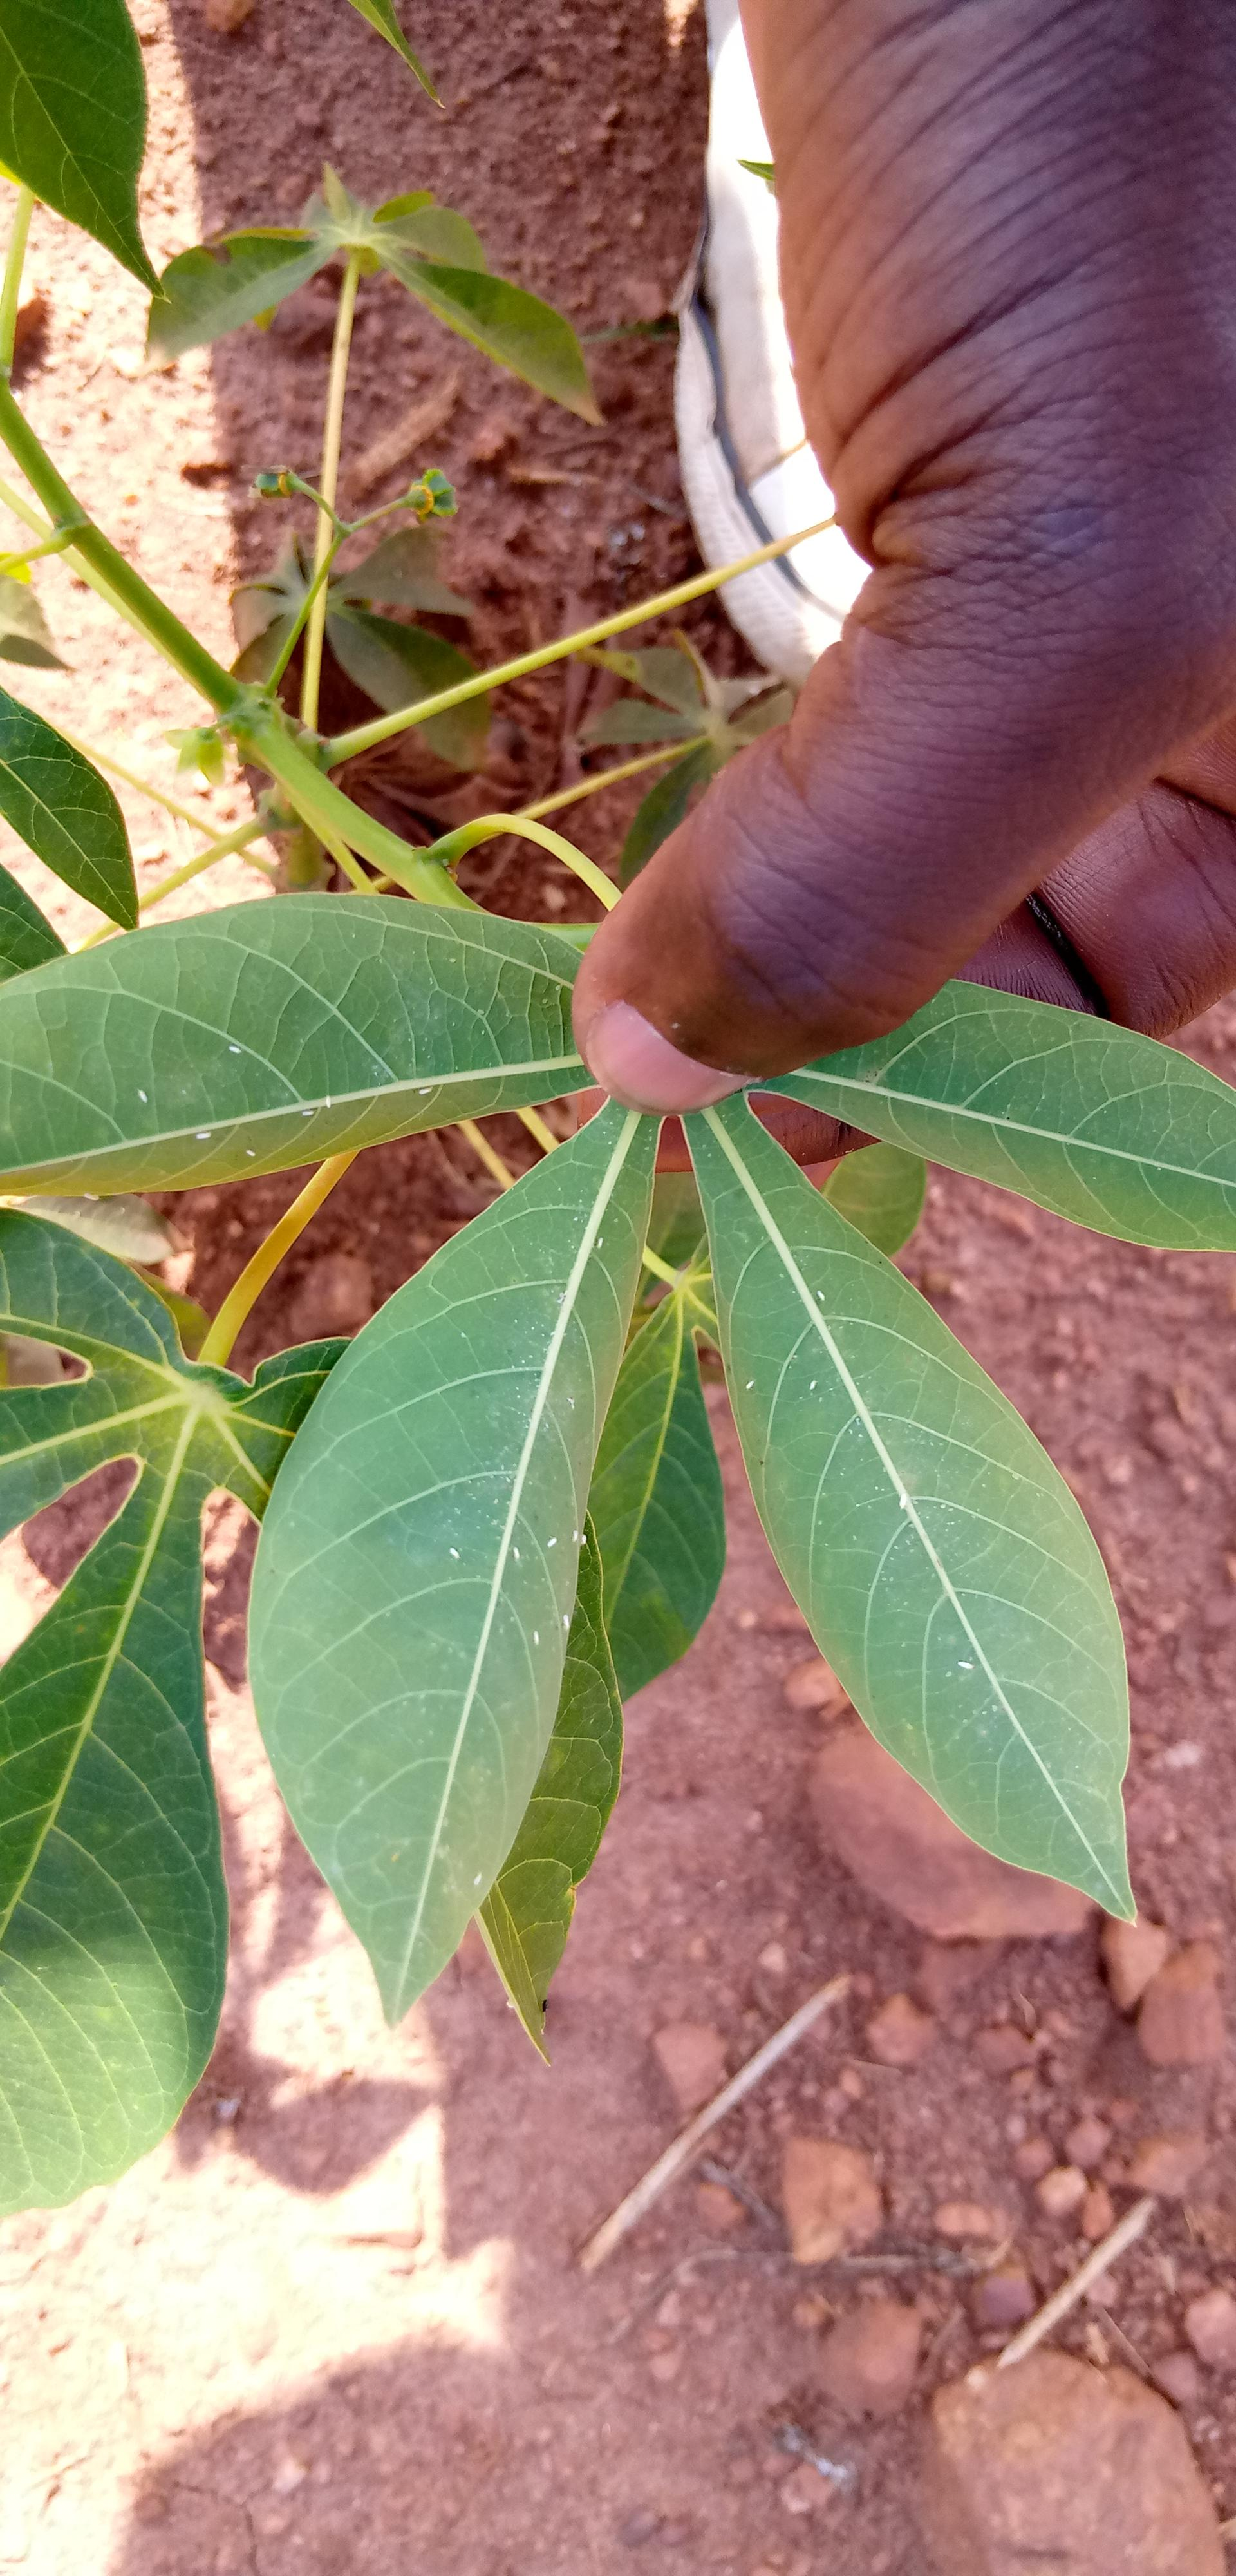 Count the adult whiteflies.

23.